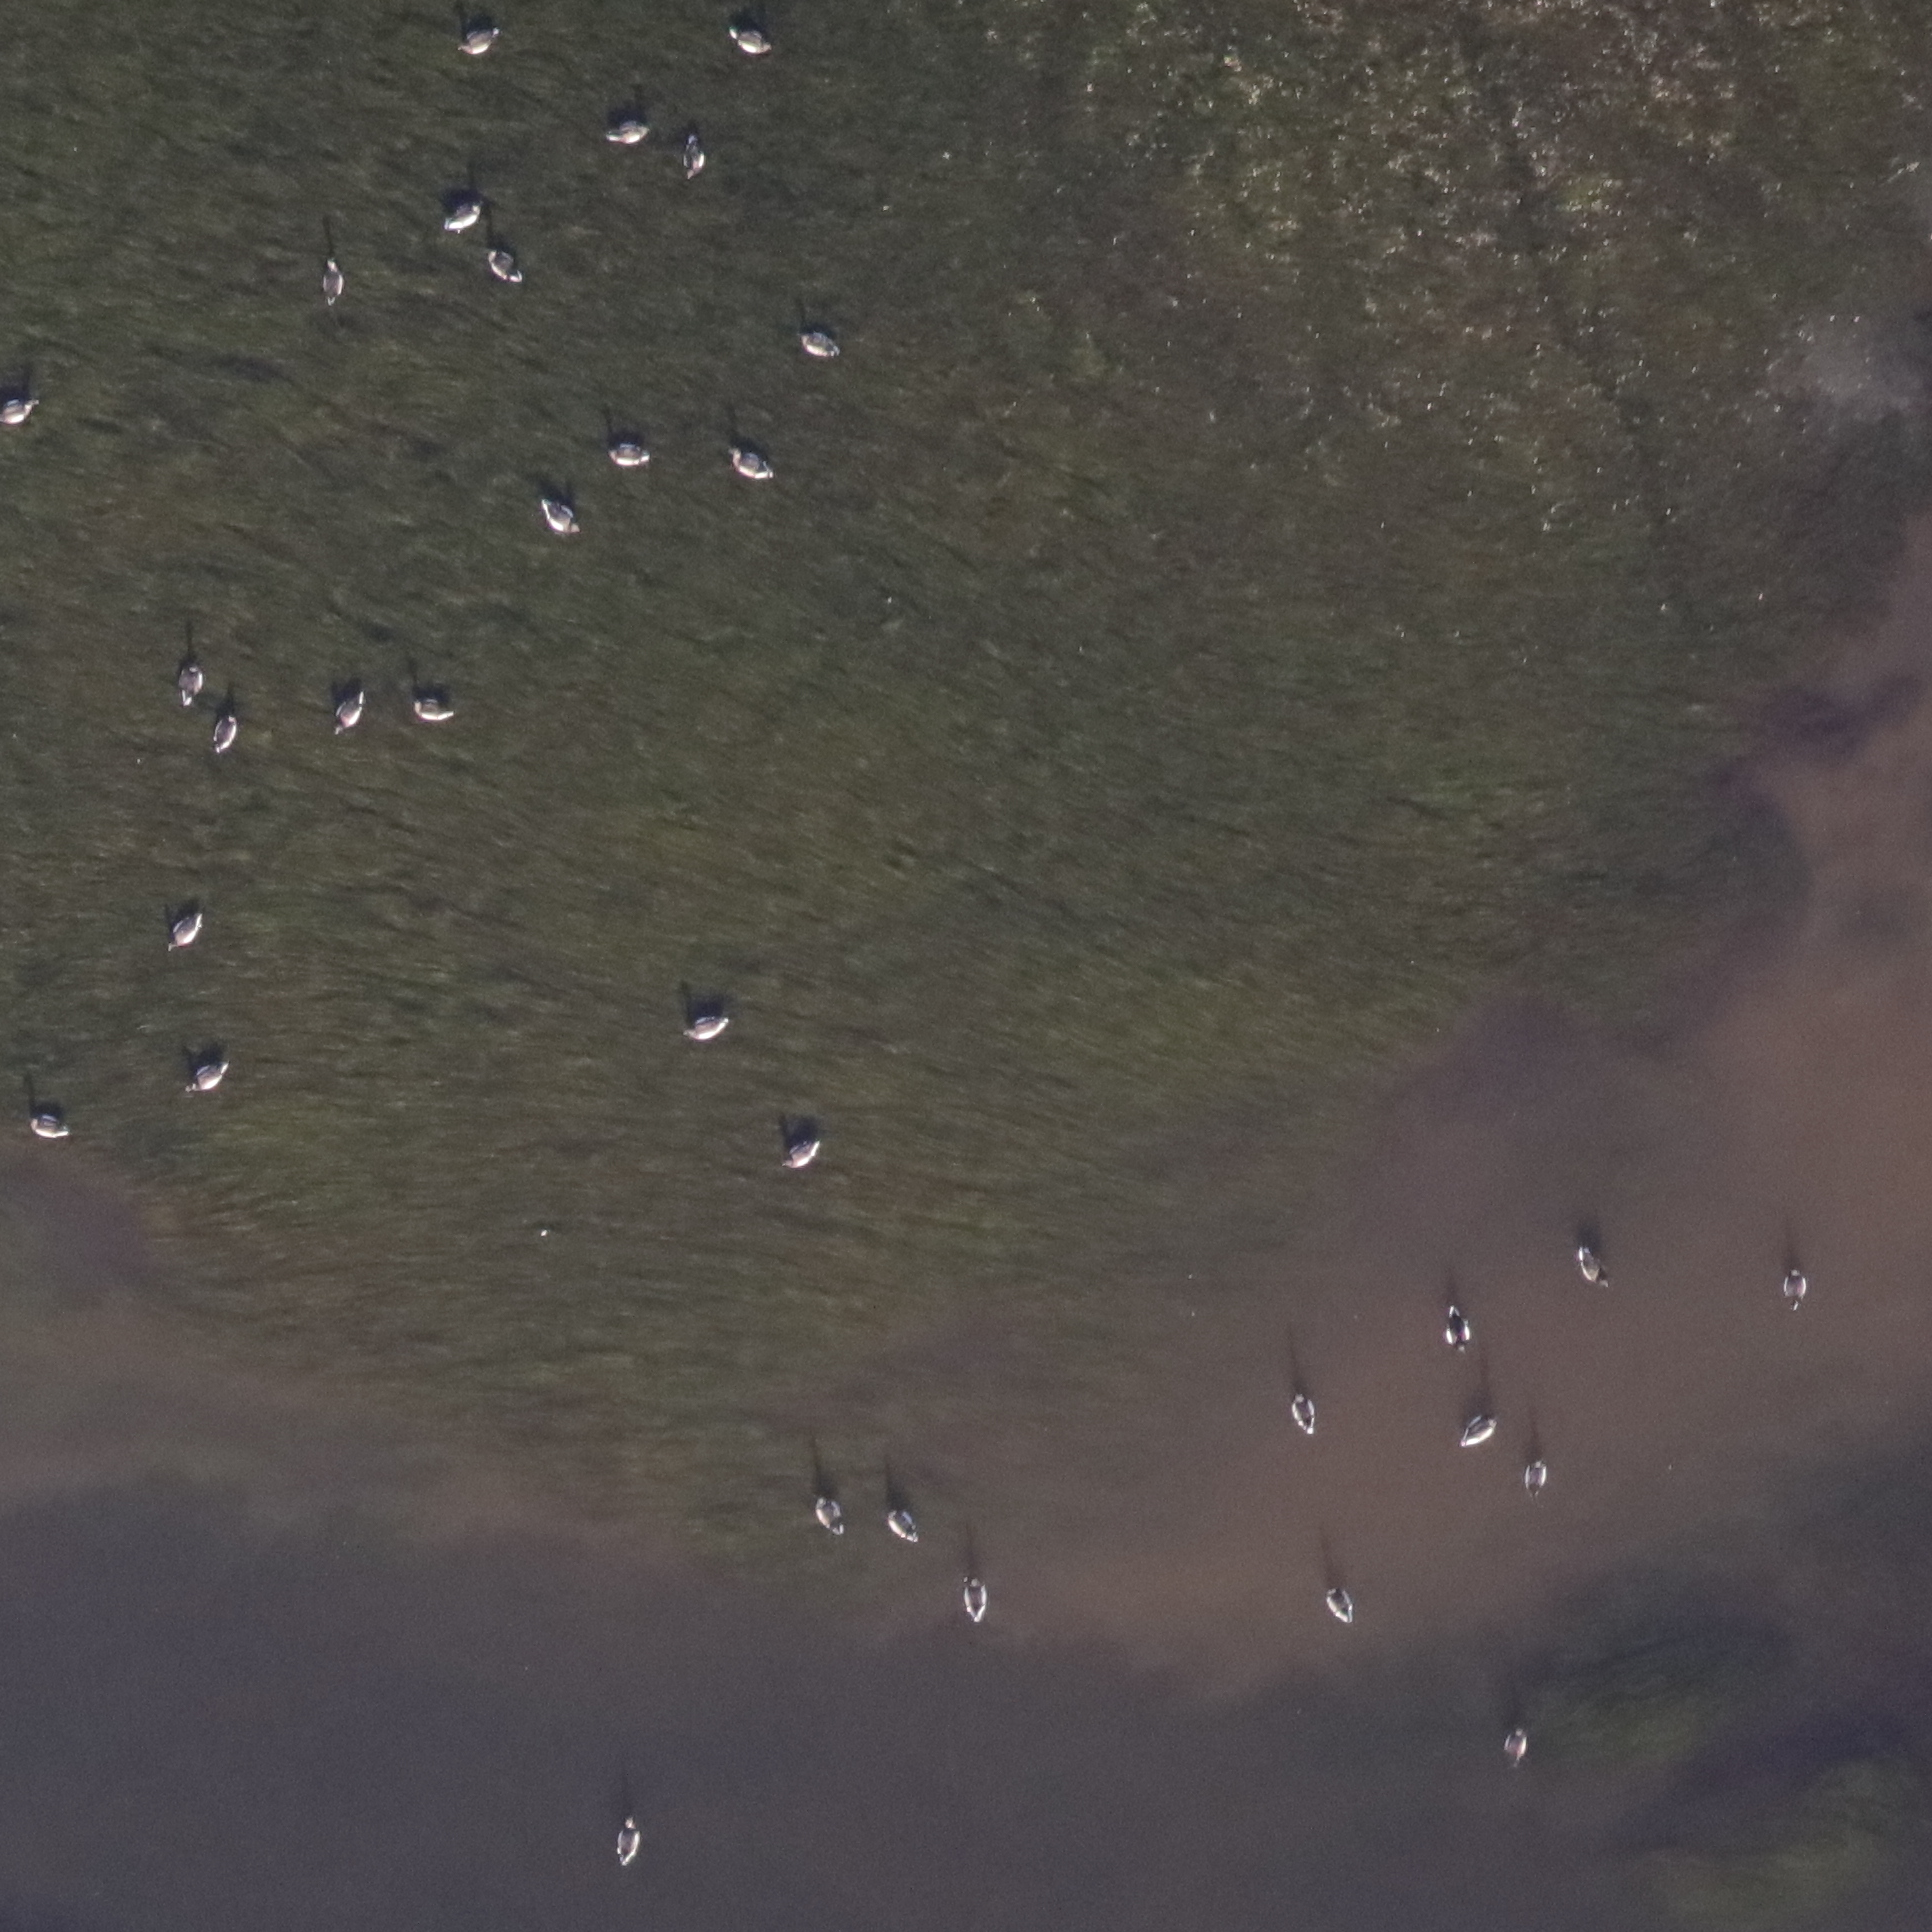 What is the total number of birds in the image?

33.